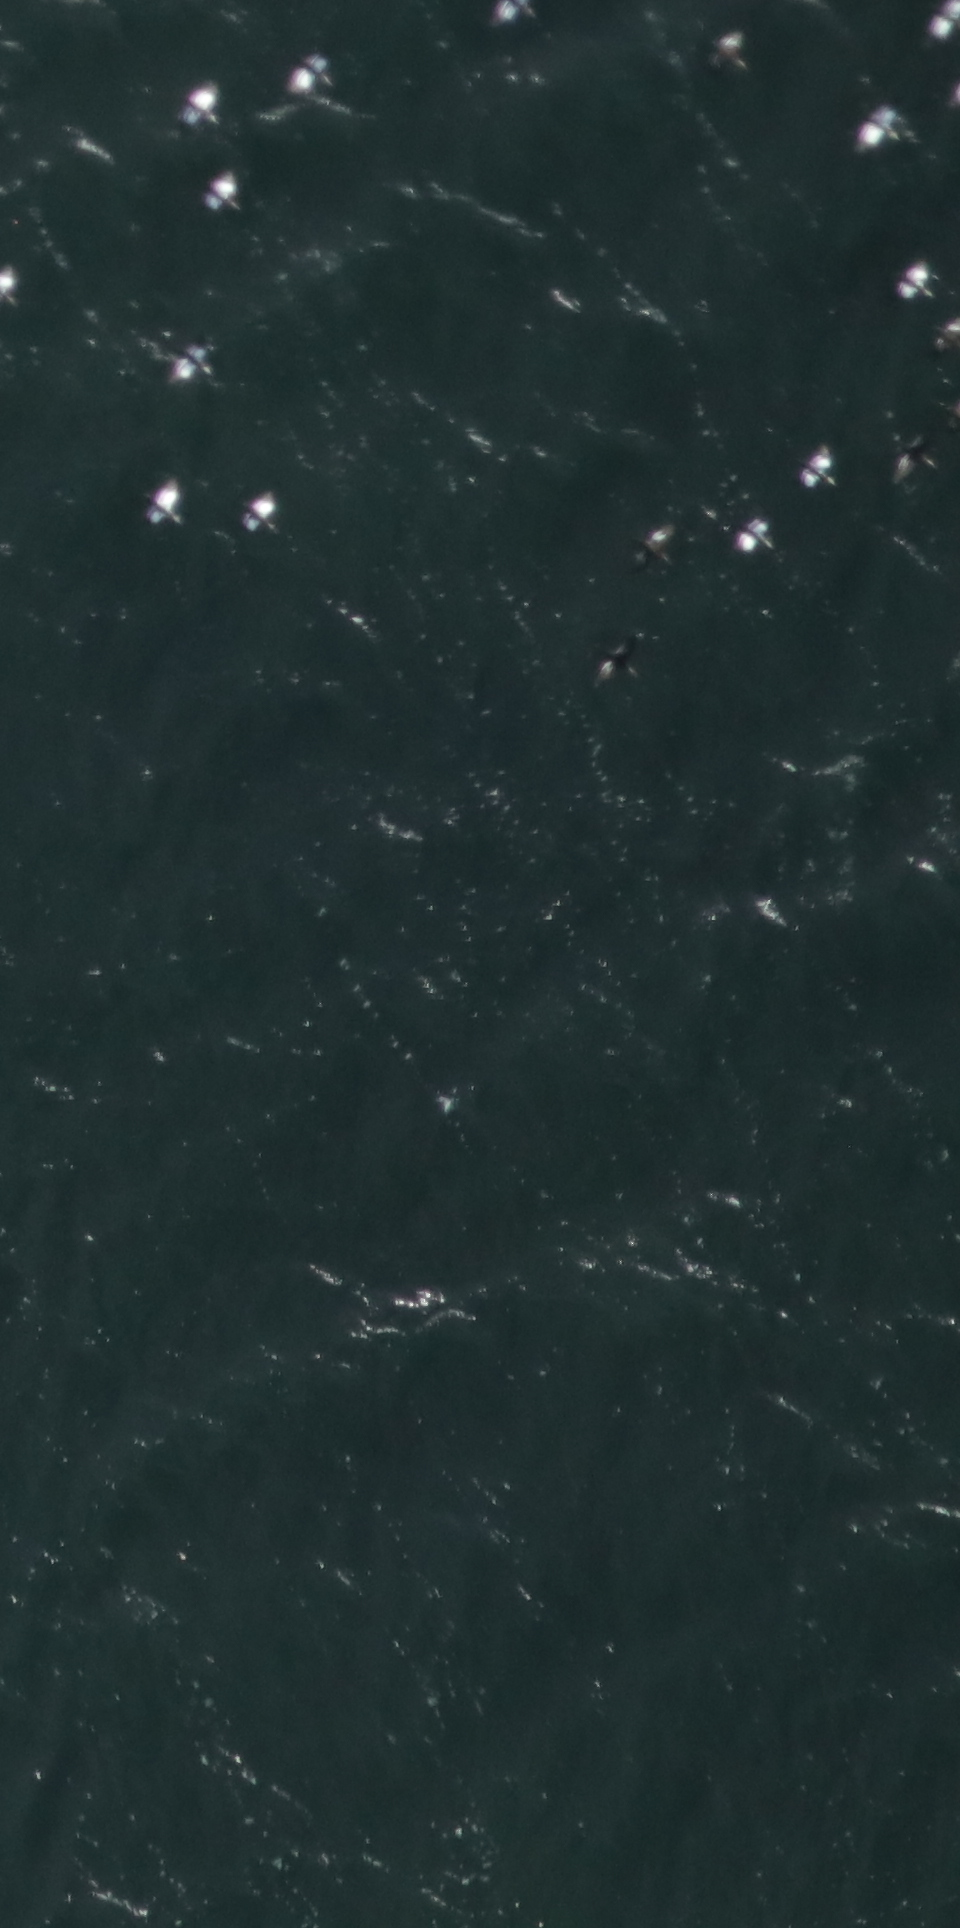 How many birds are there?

18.